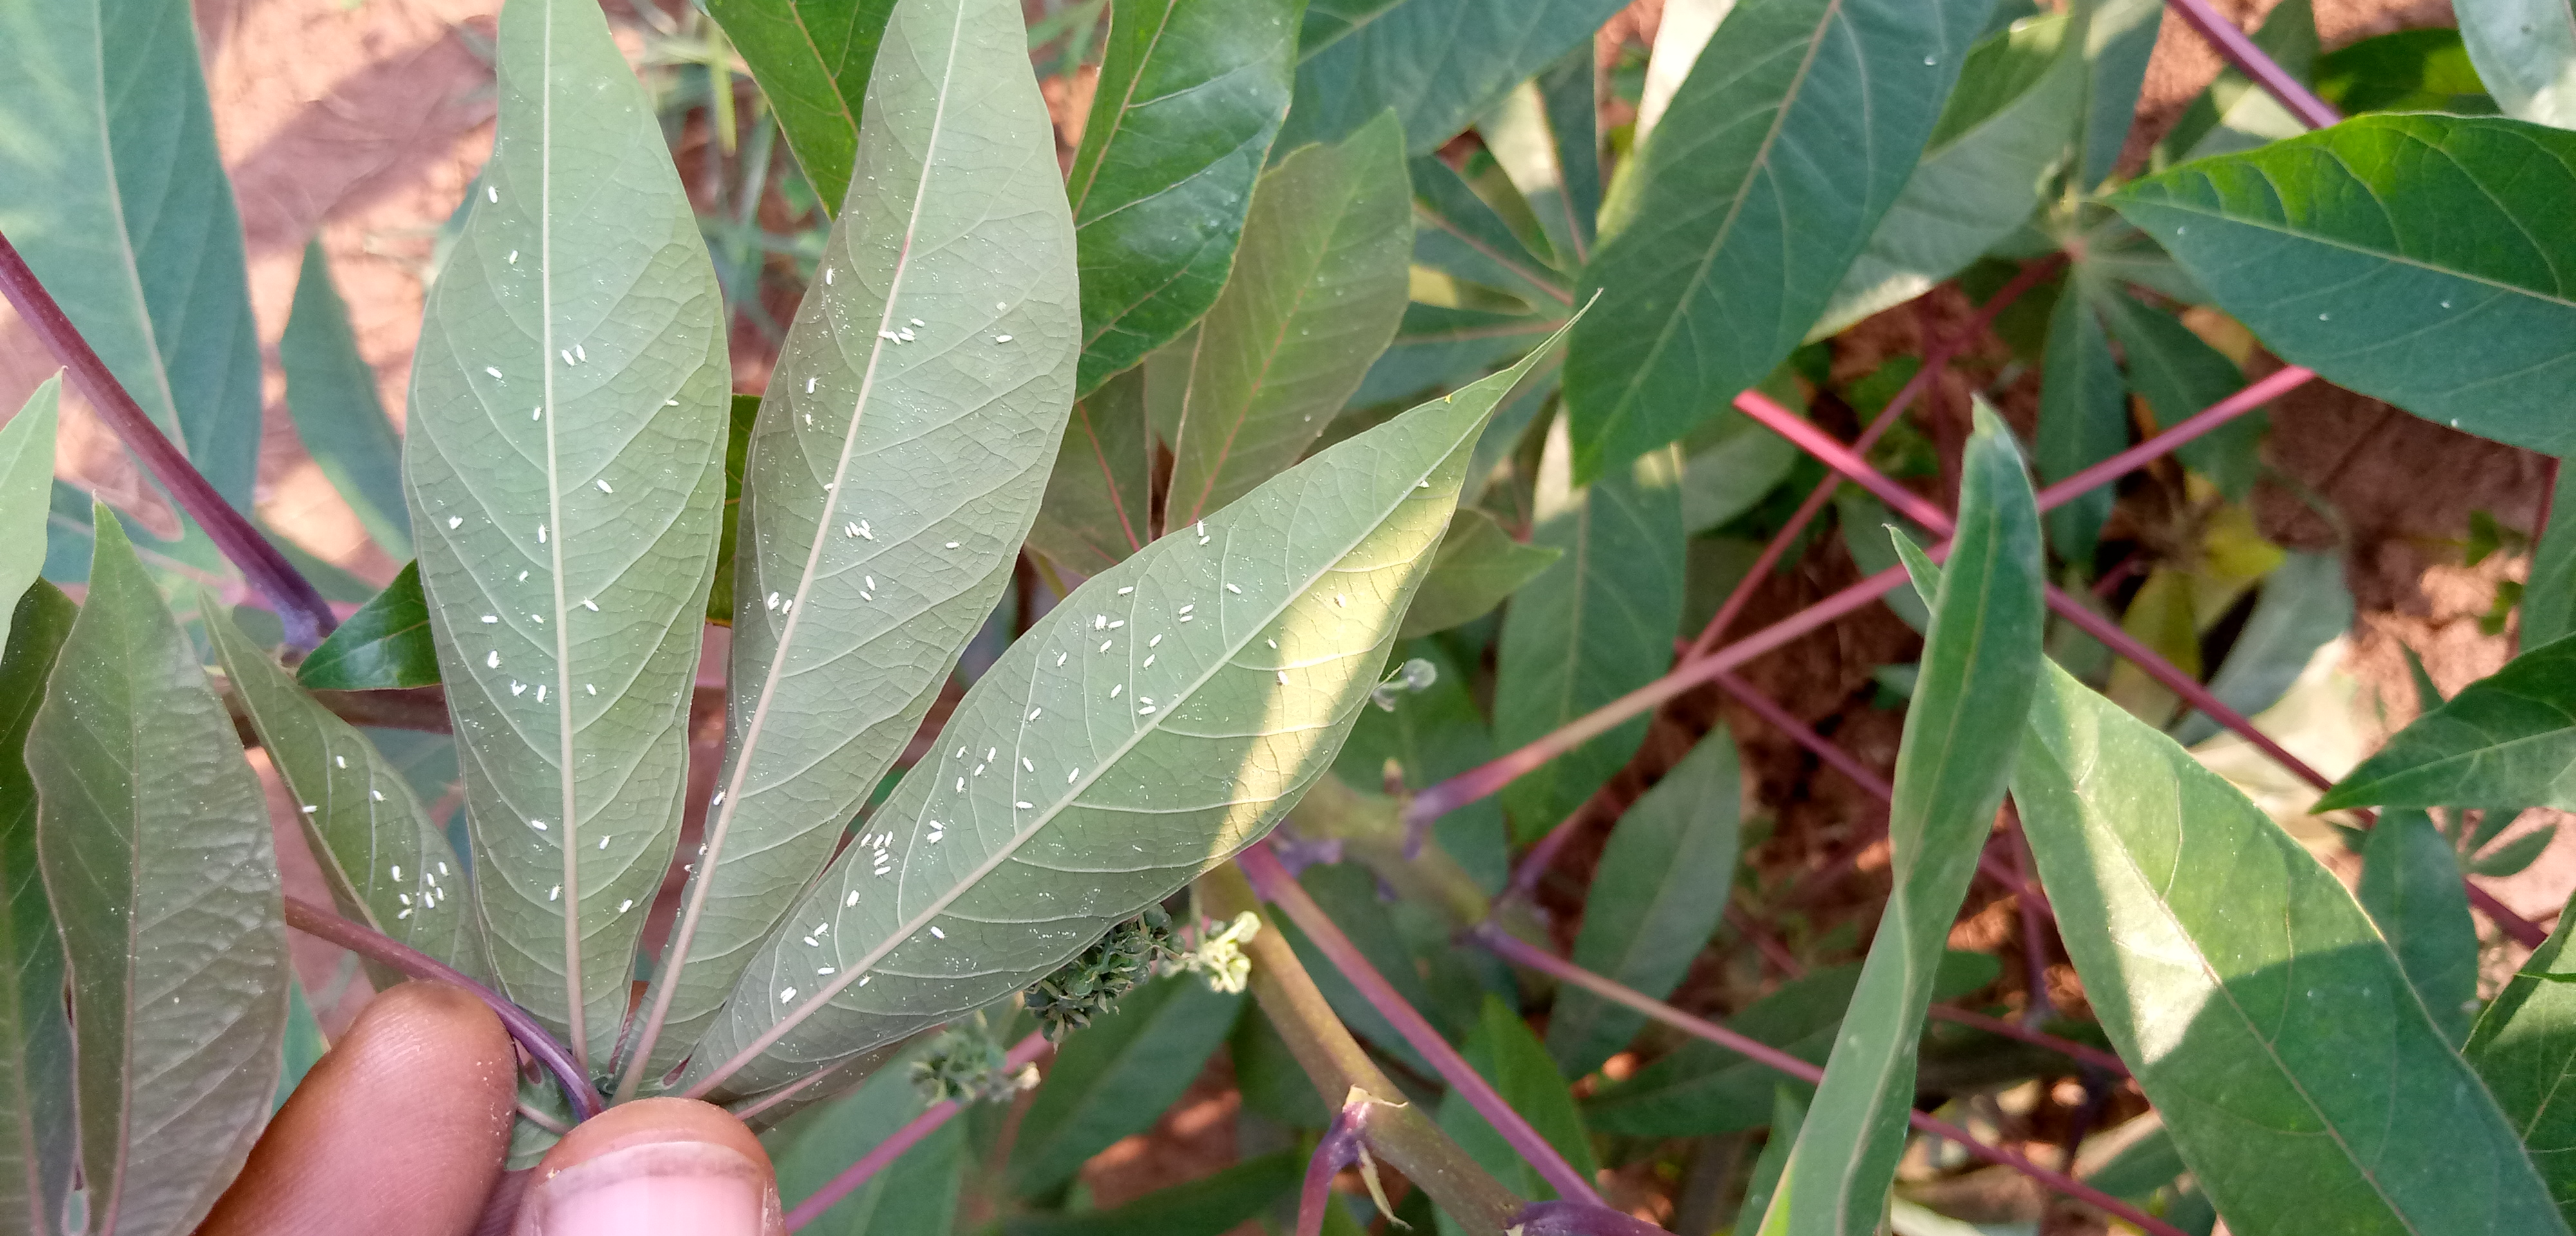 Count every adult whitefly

106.